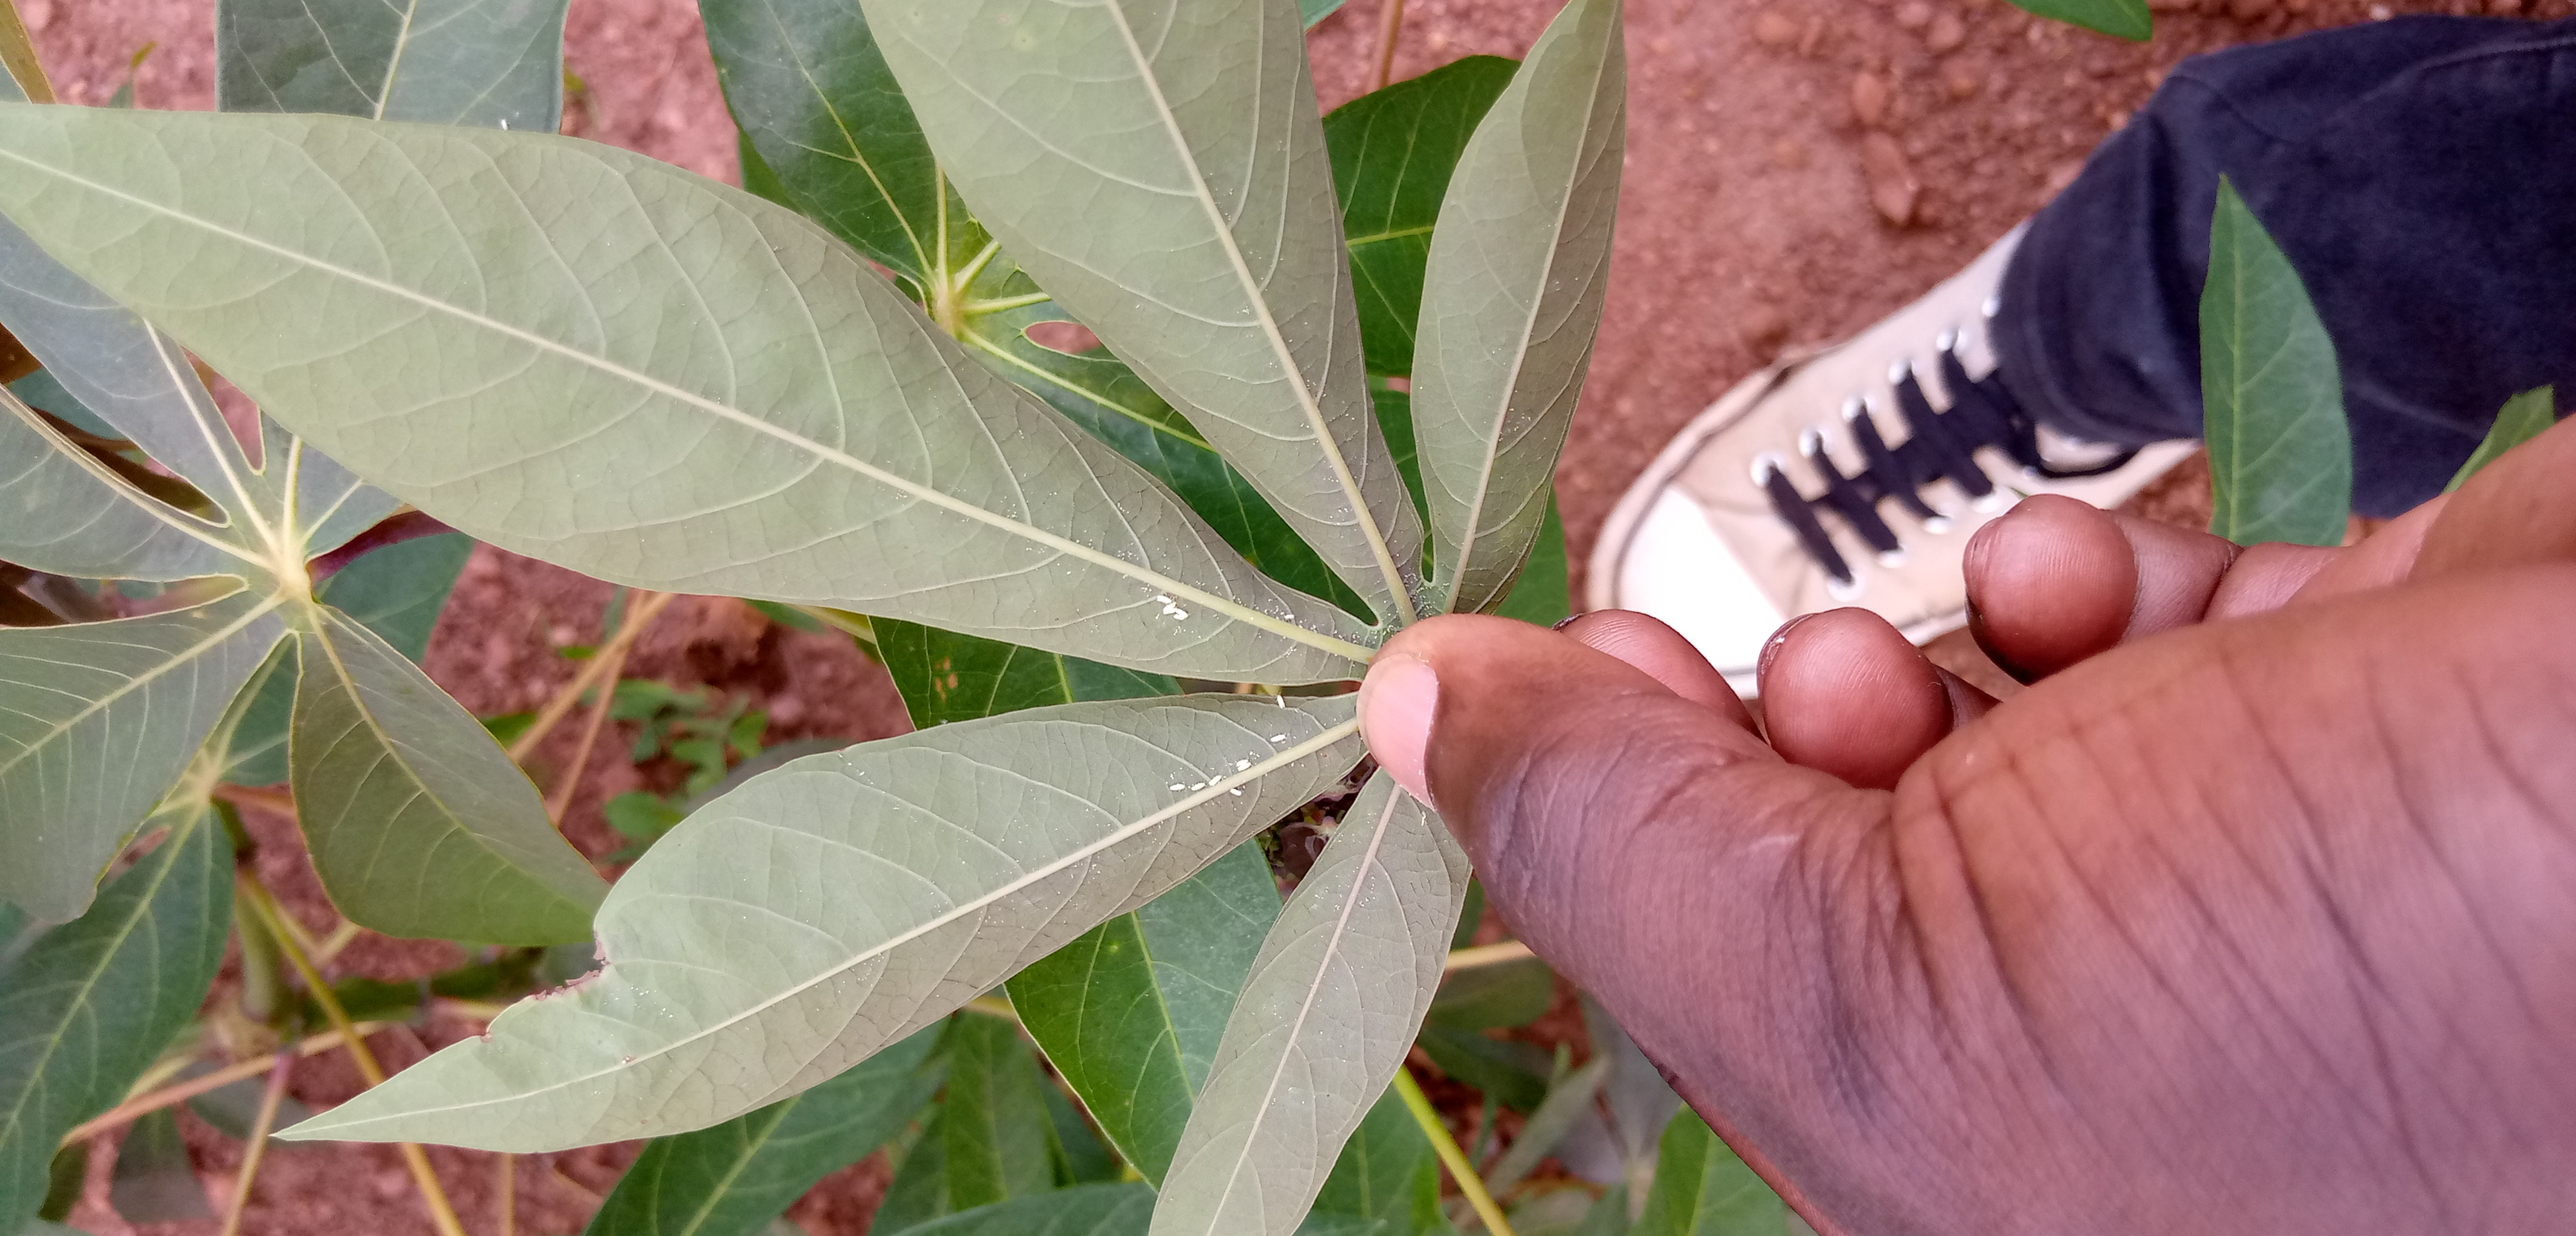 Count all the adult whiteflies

14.